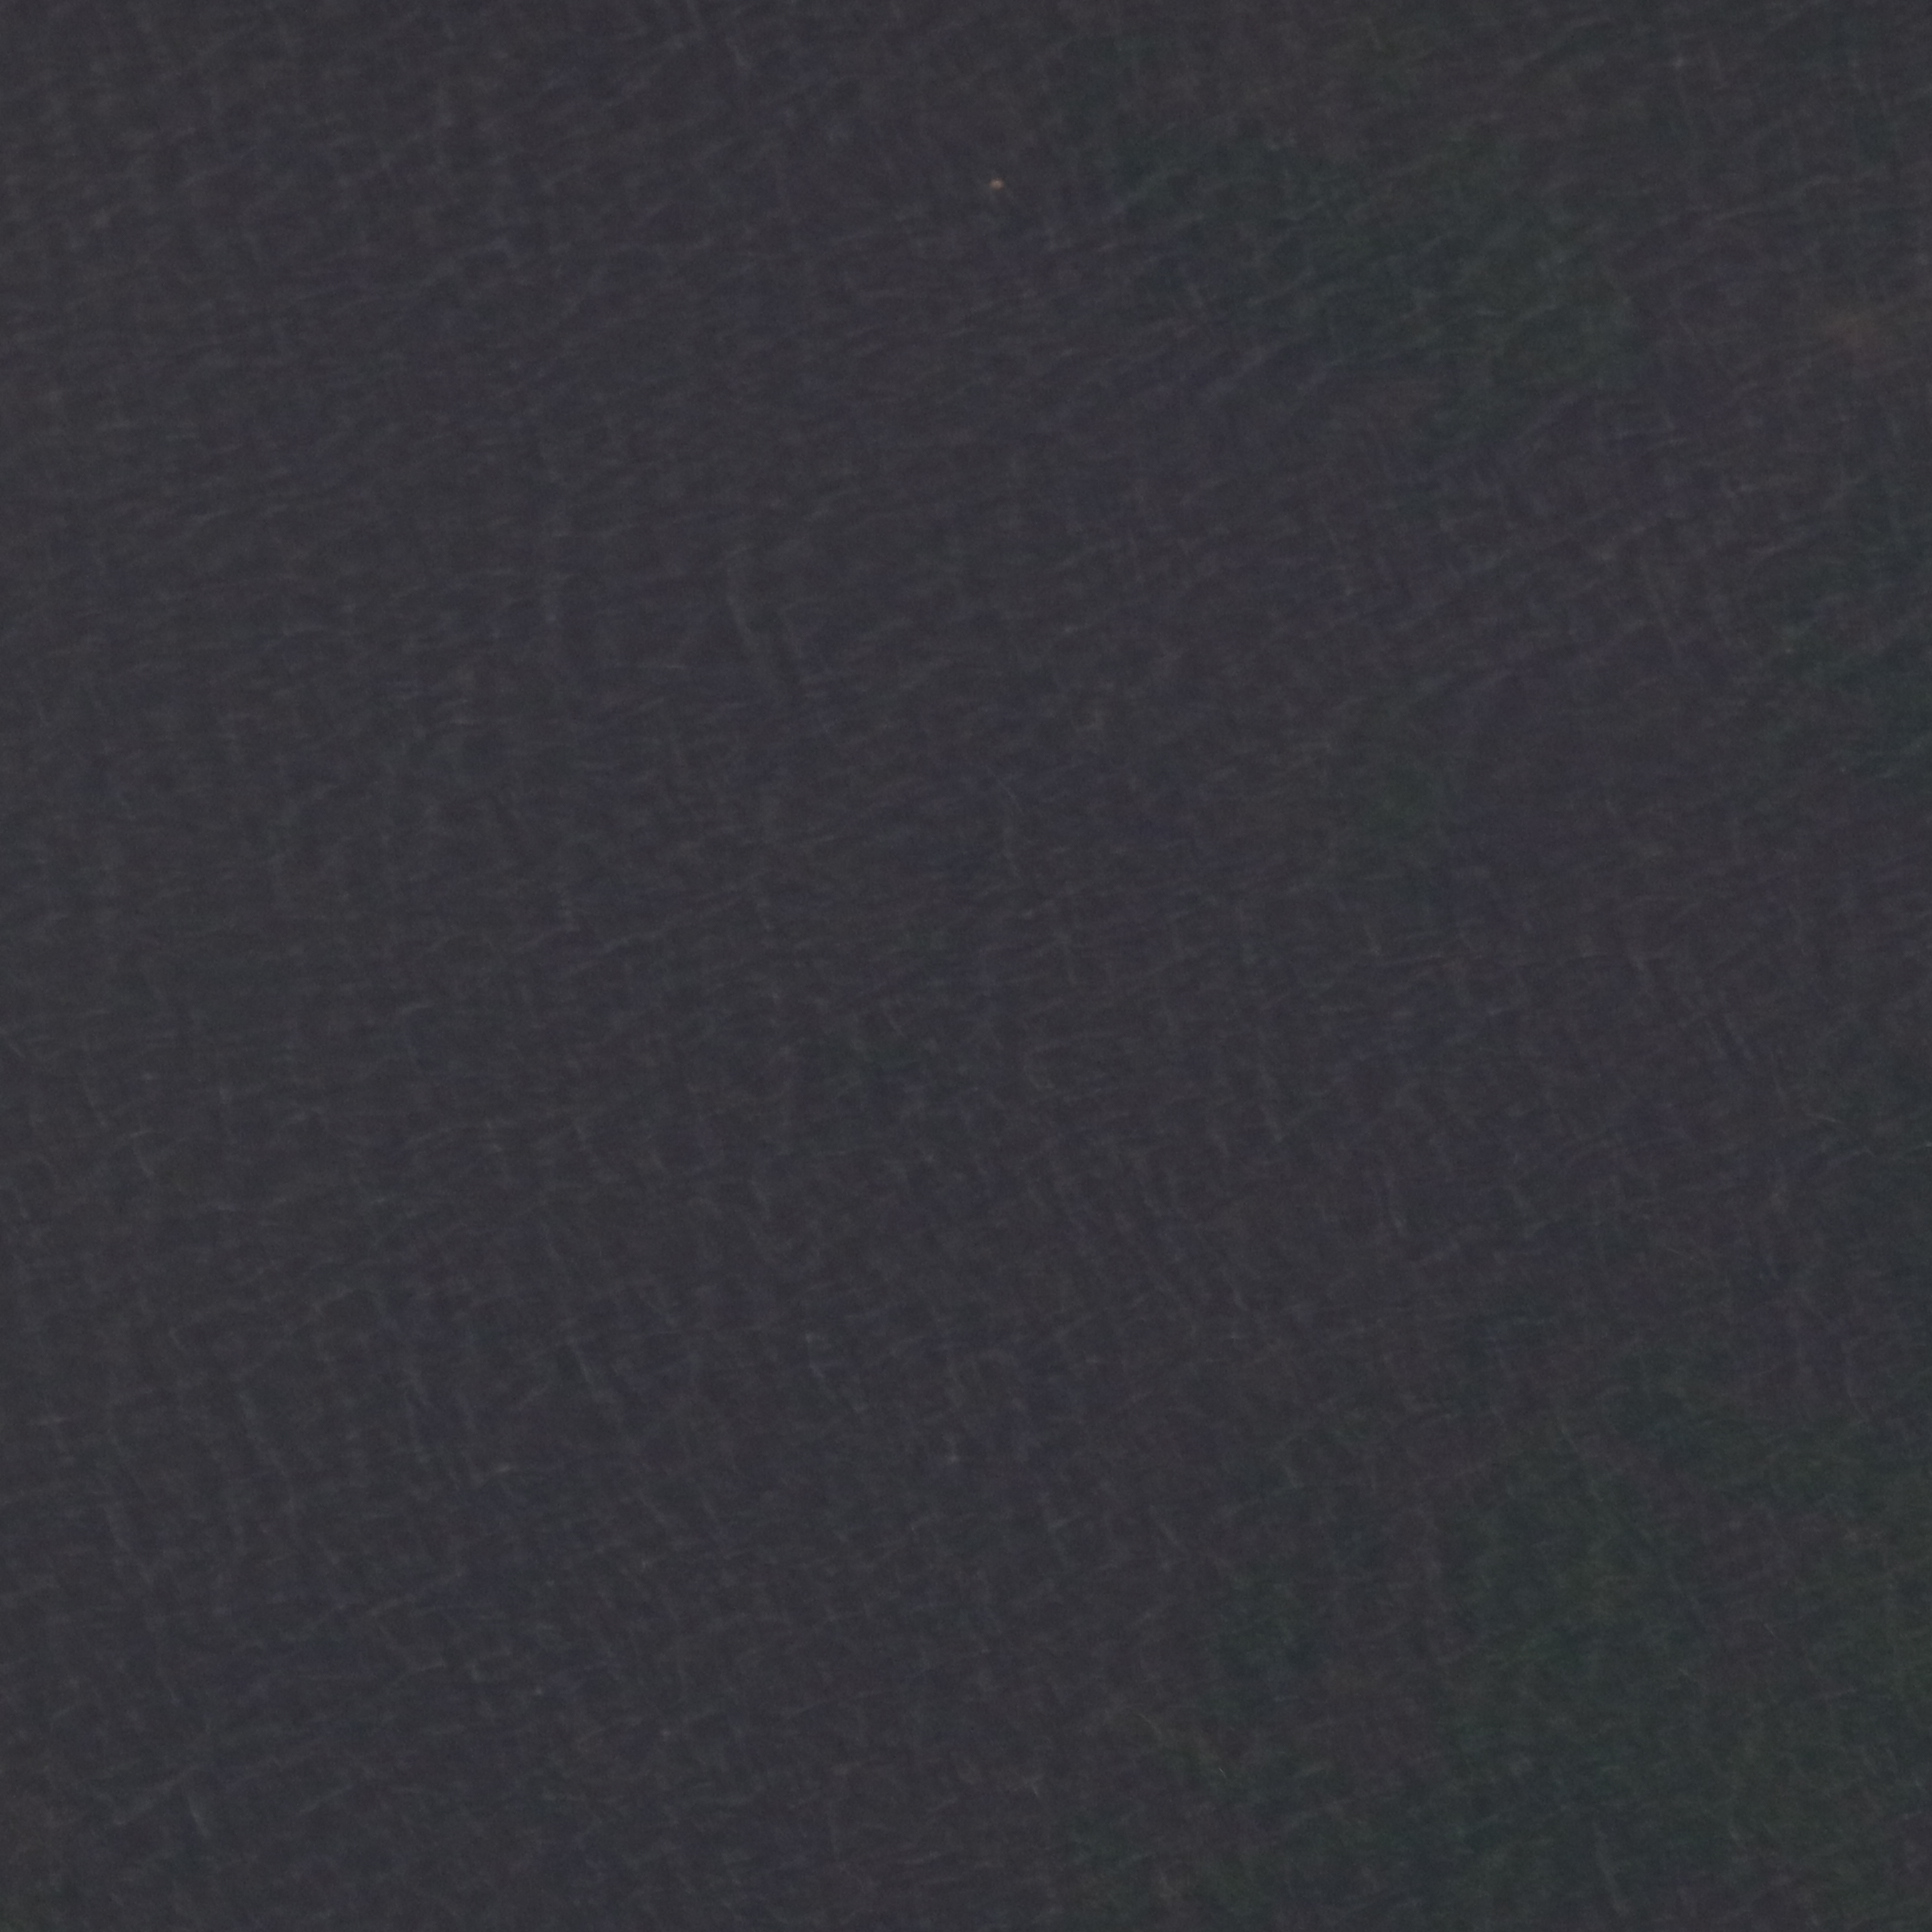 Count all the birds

0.